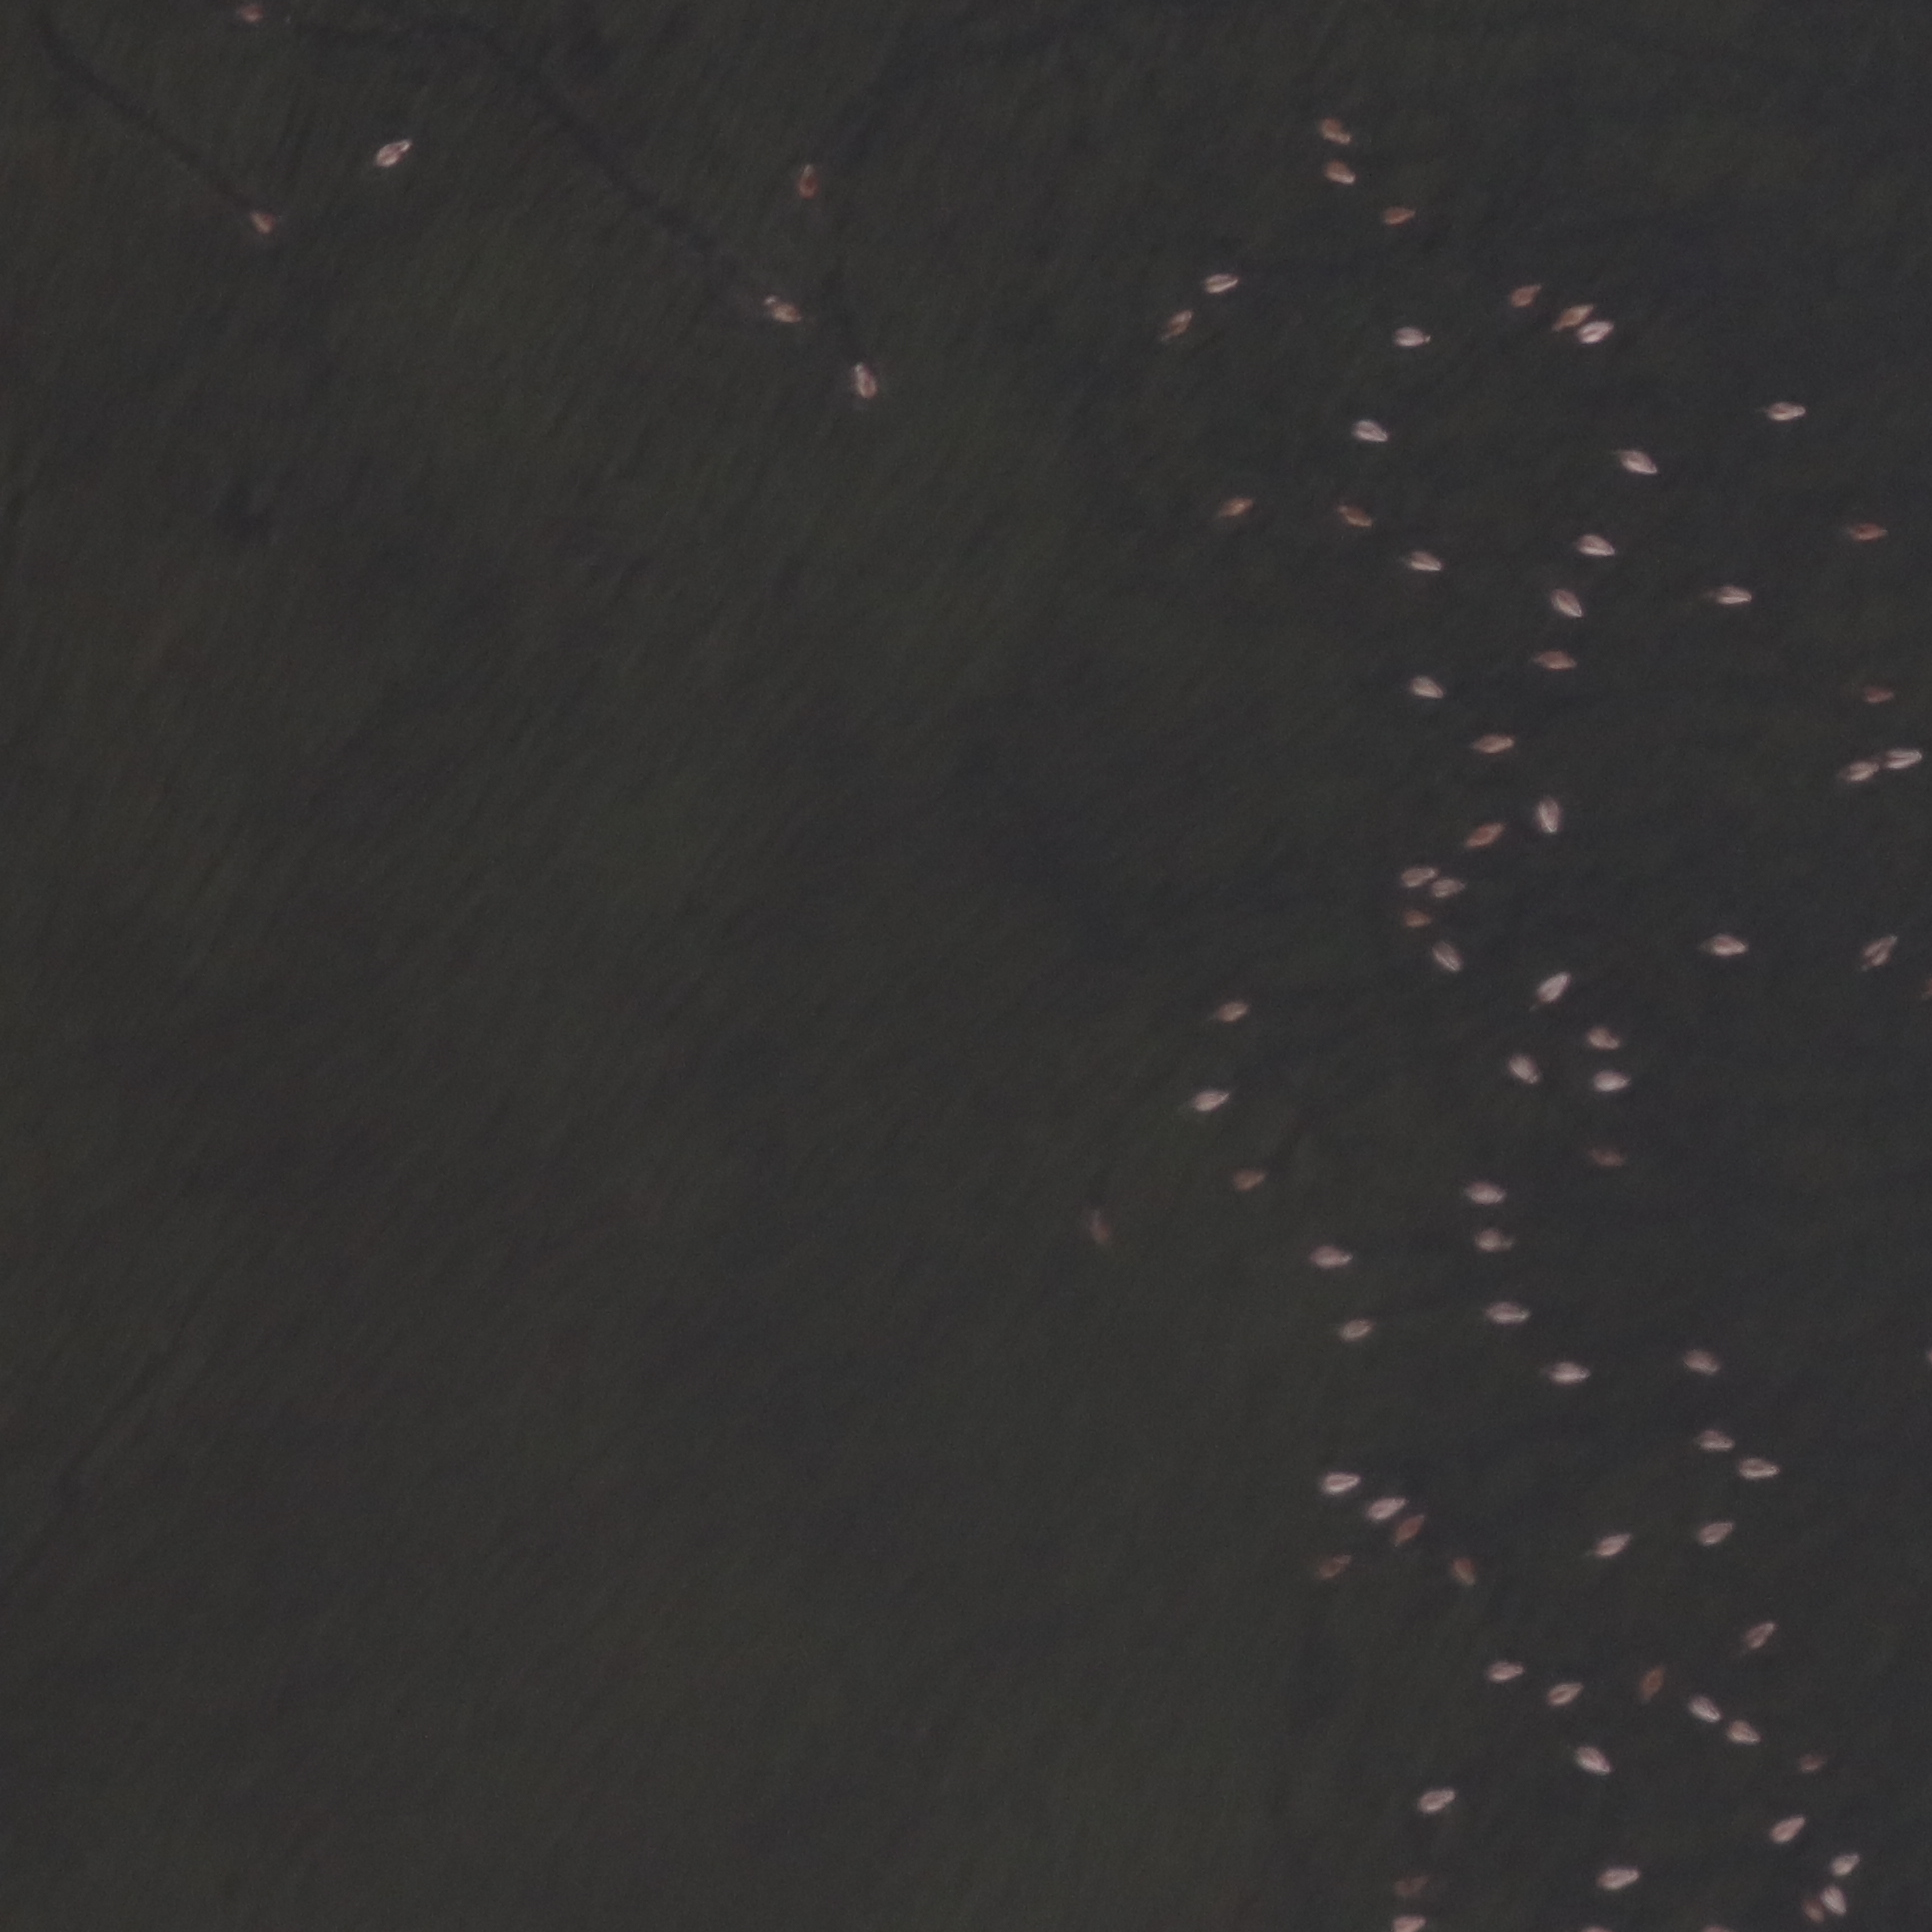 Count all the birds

80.